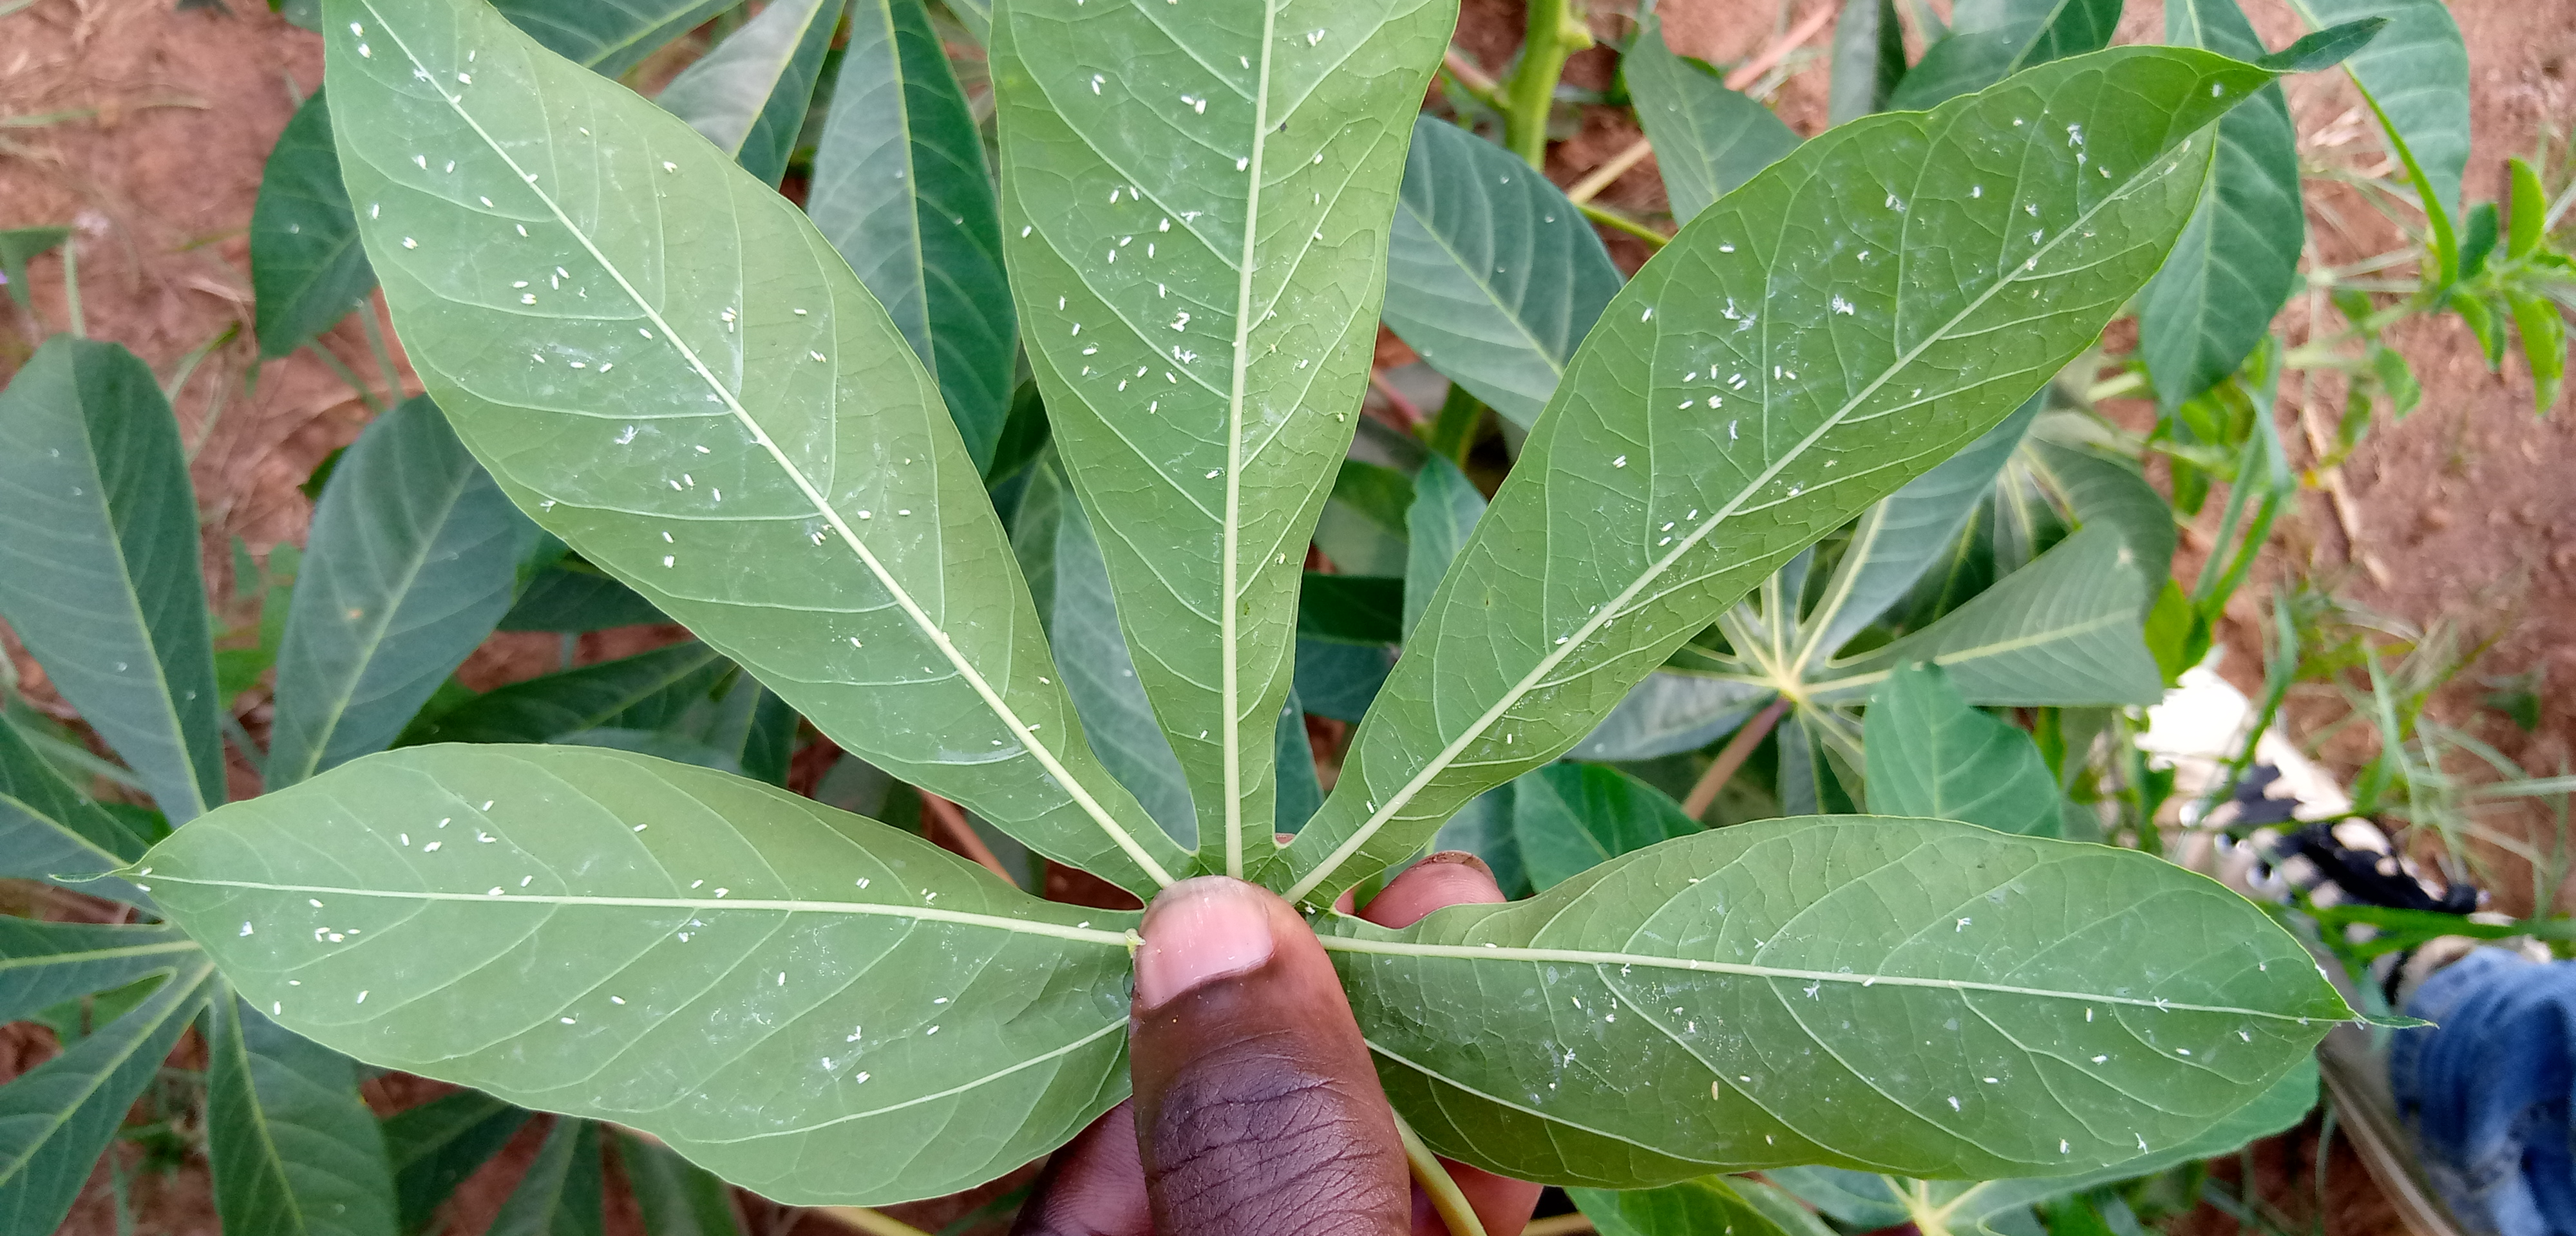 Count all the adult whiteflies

181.